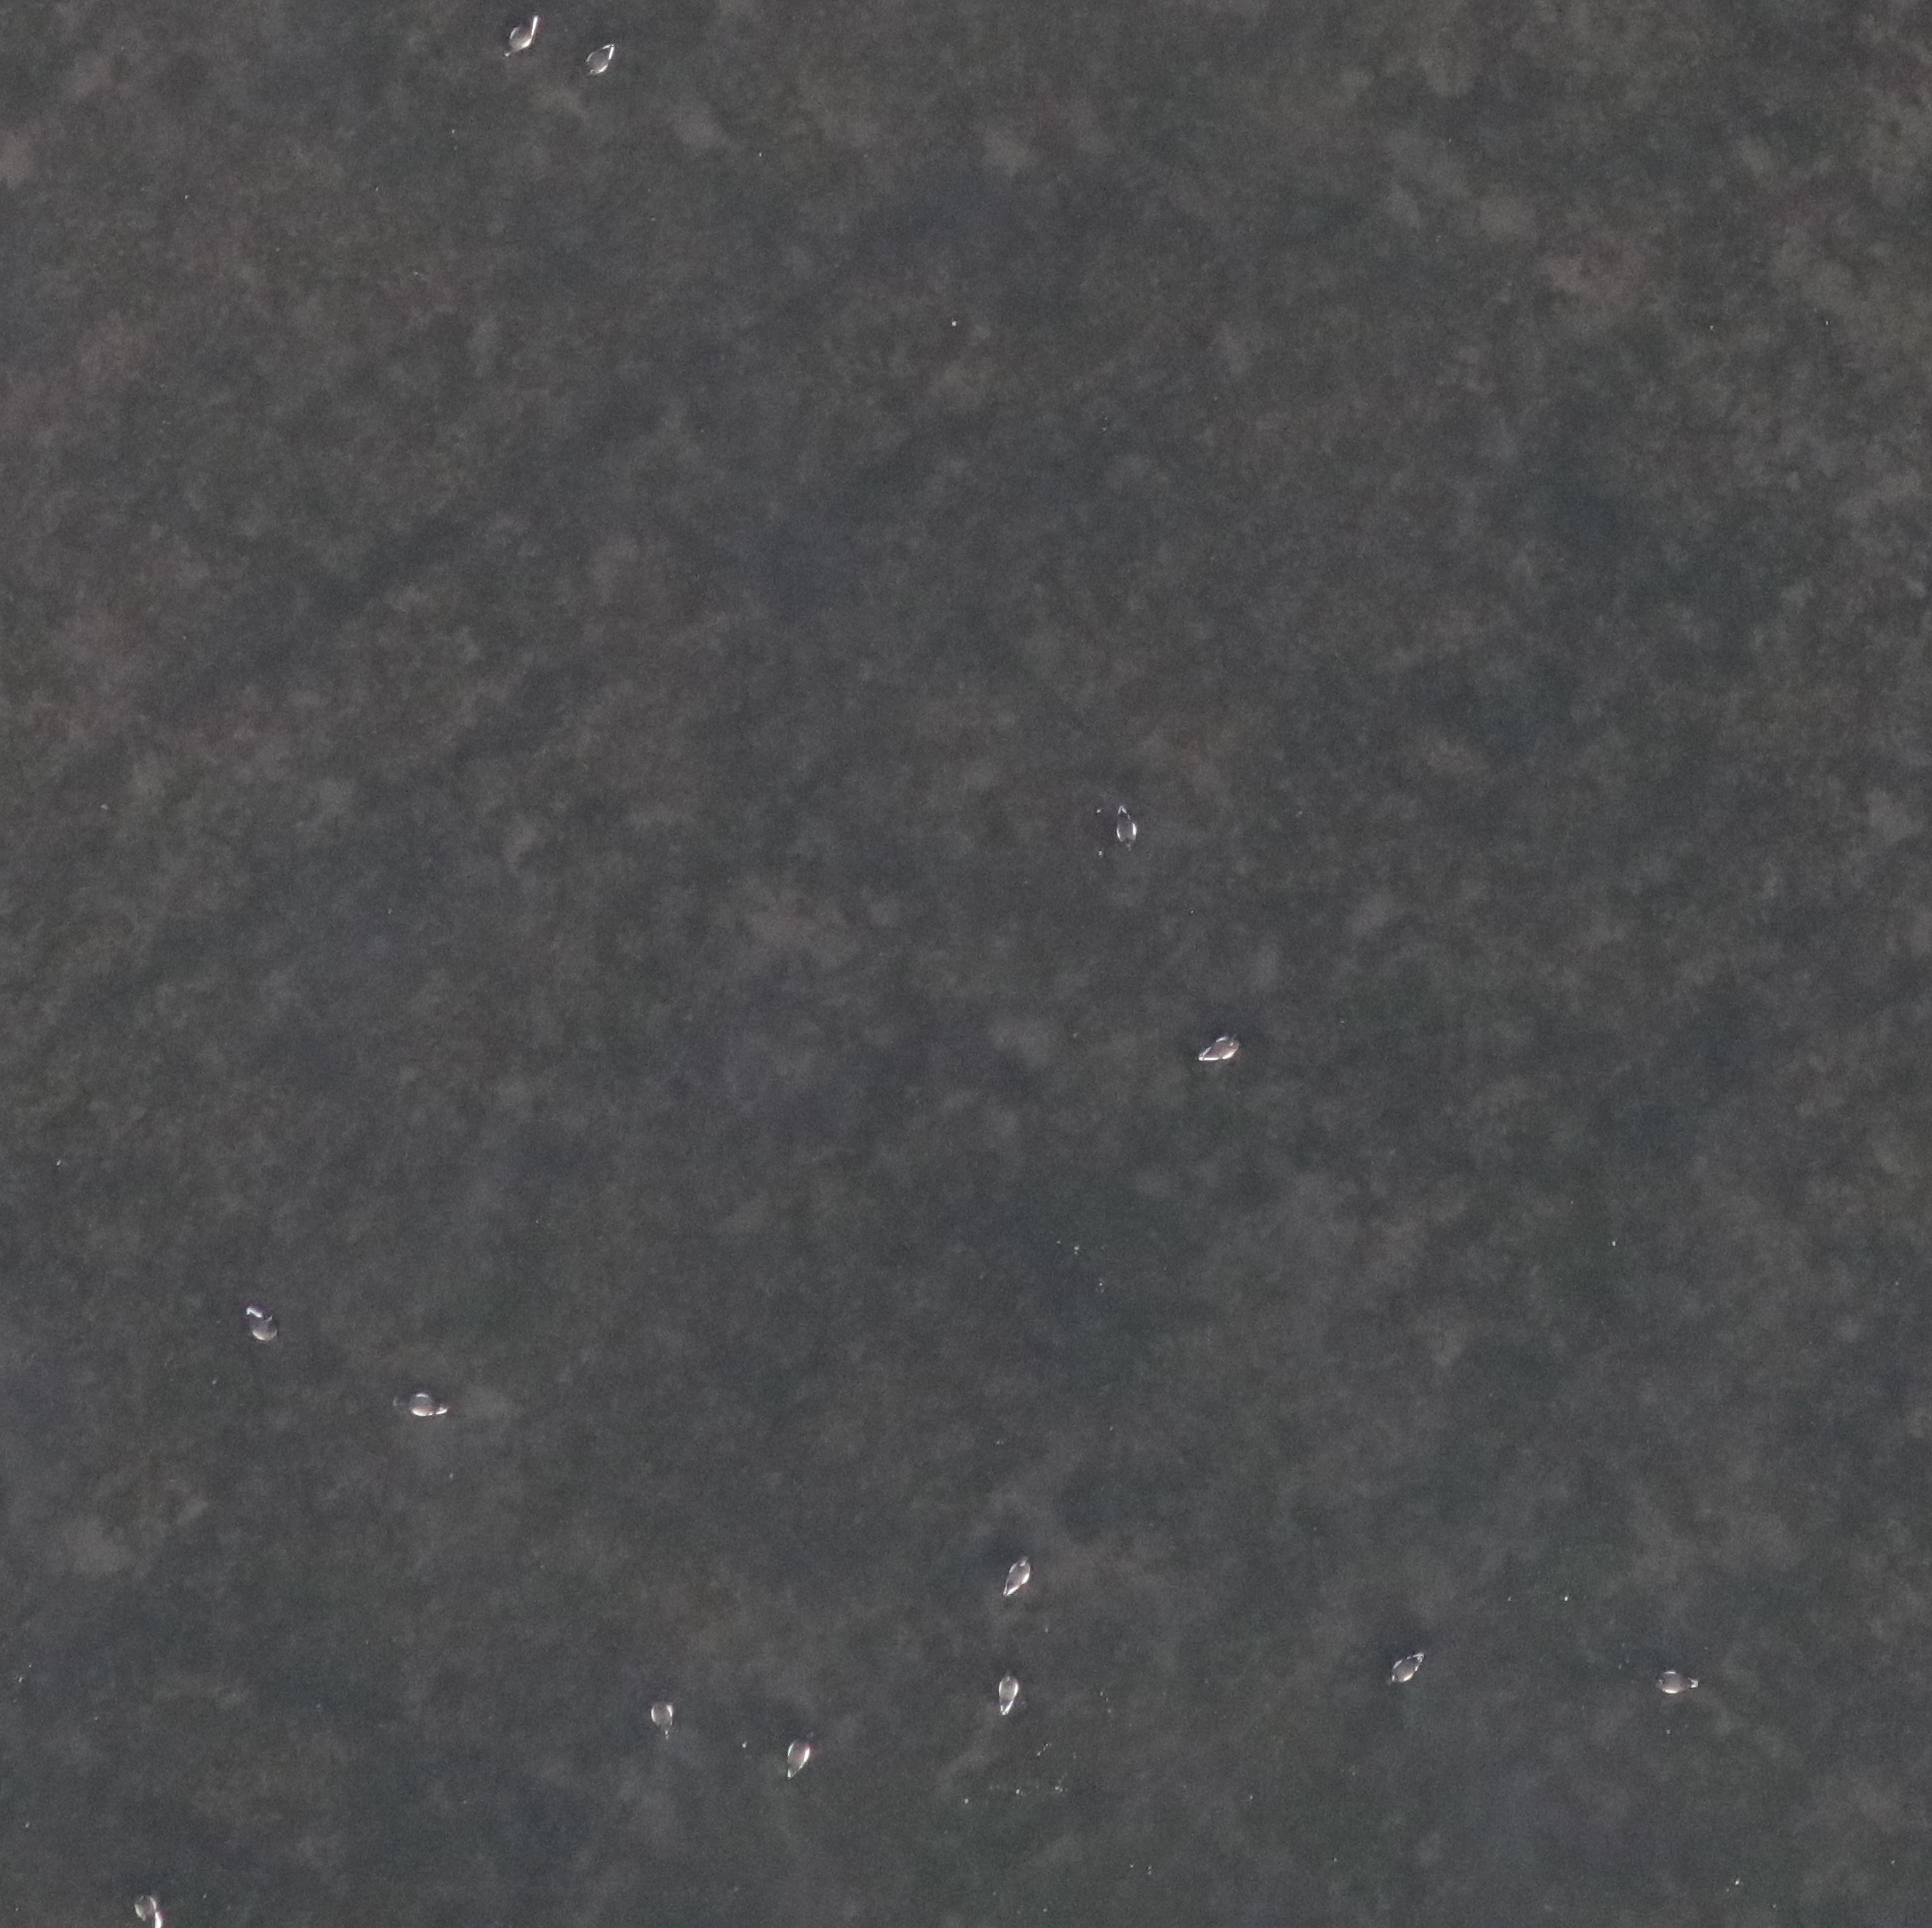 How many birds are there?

13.